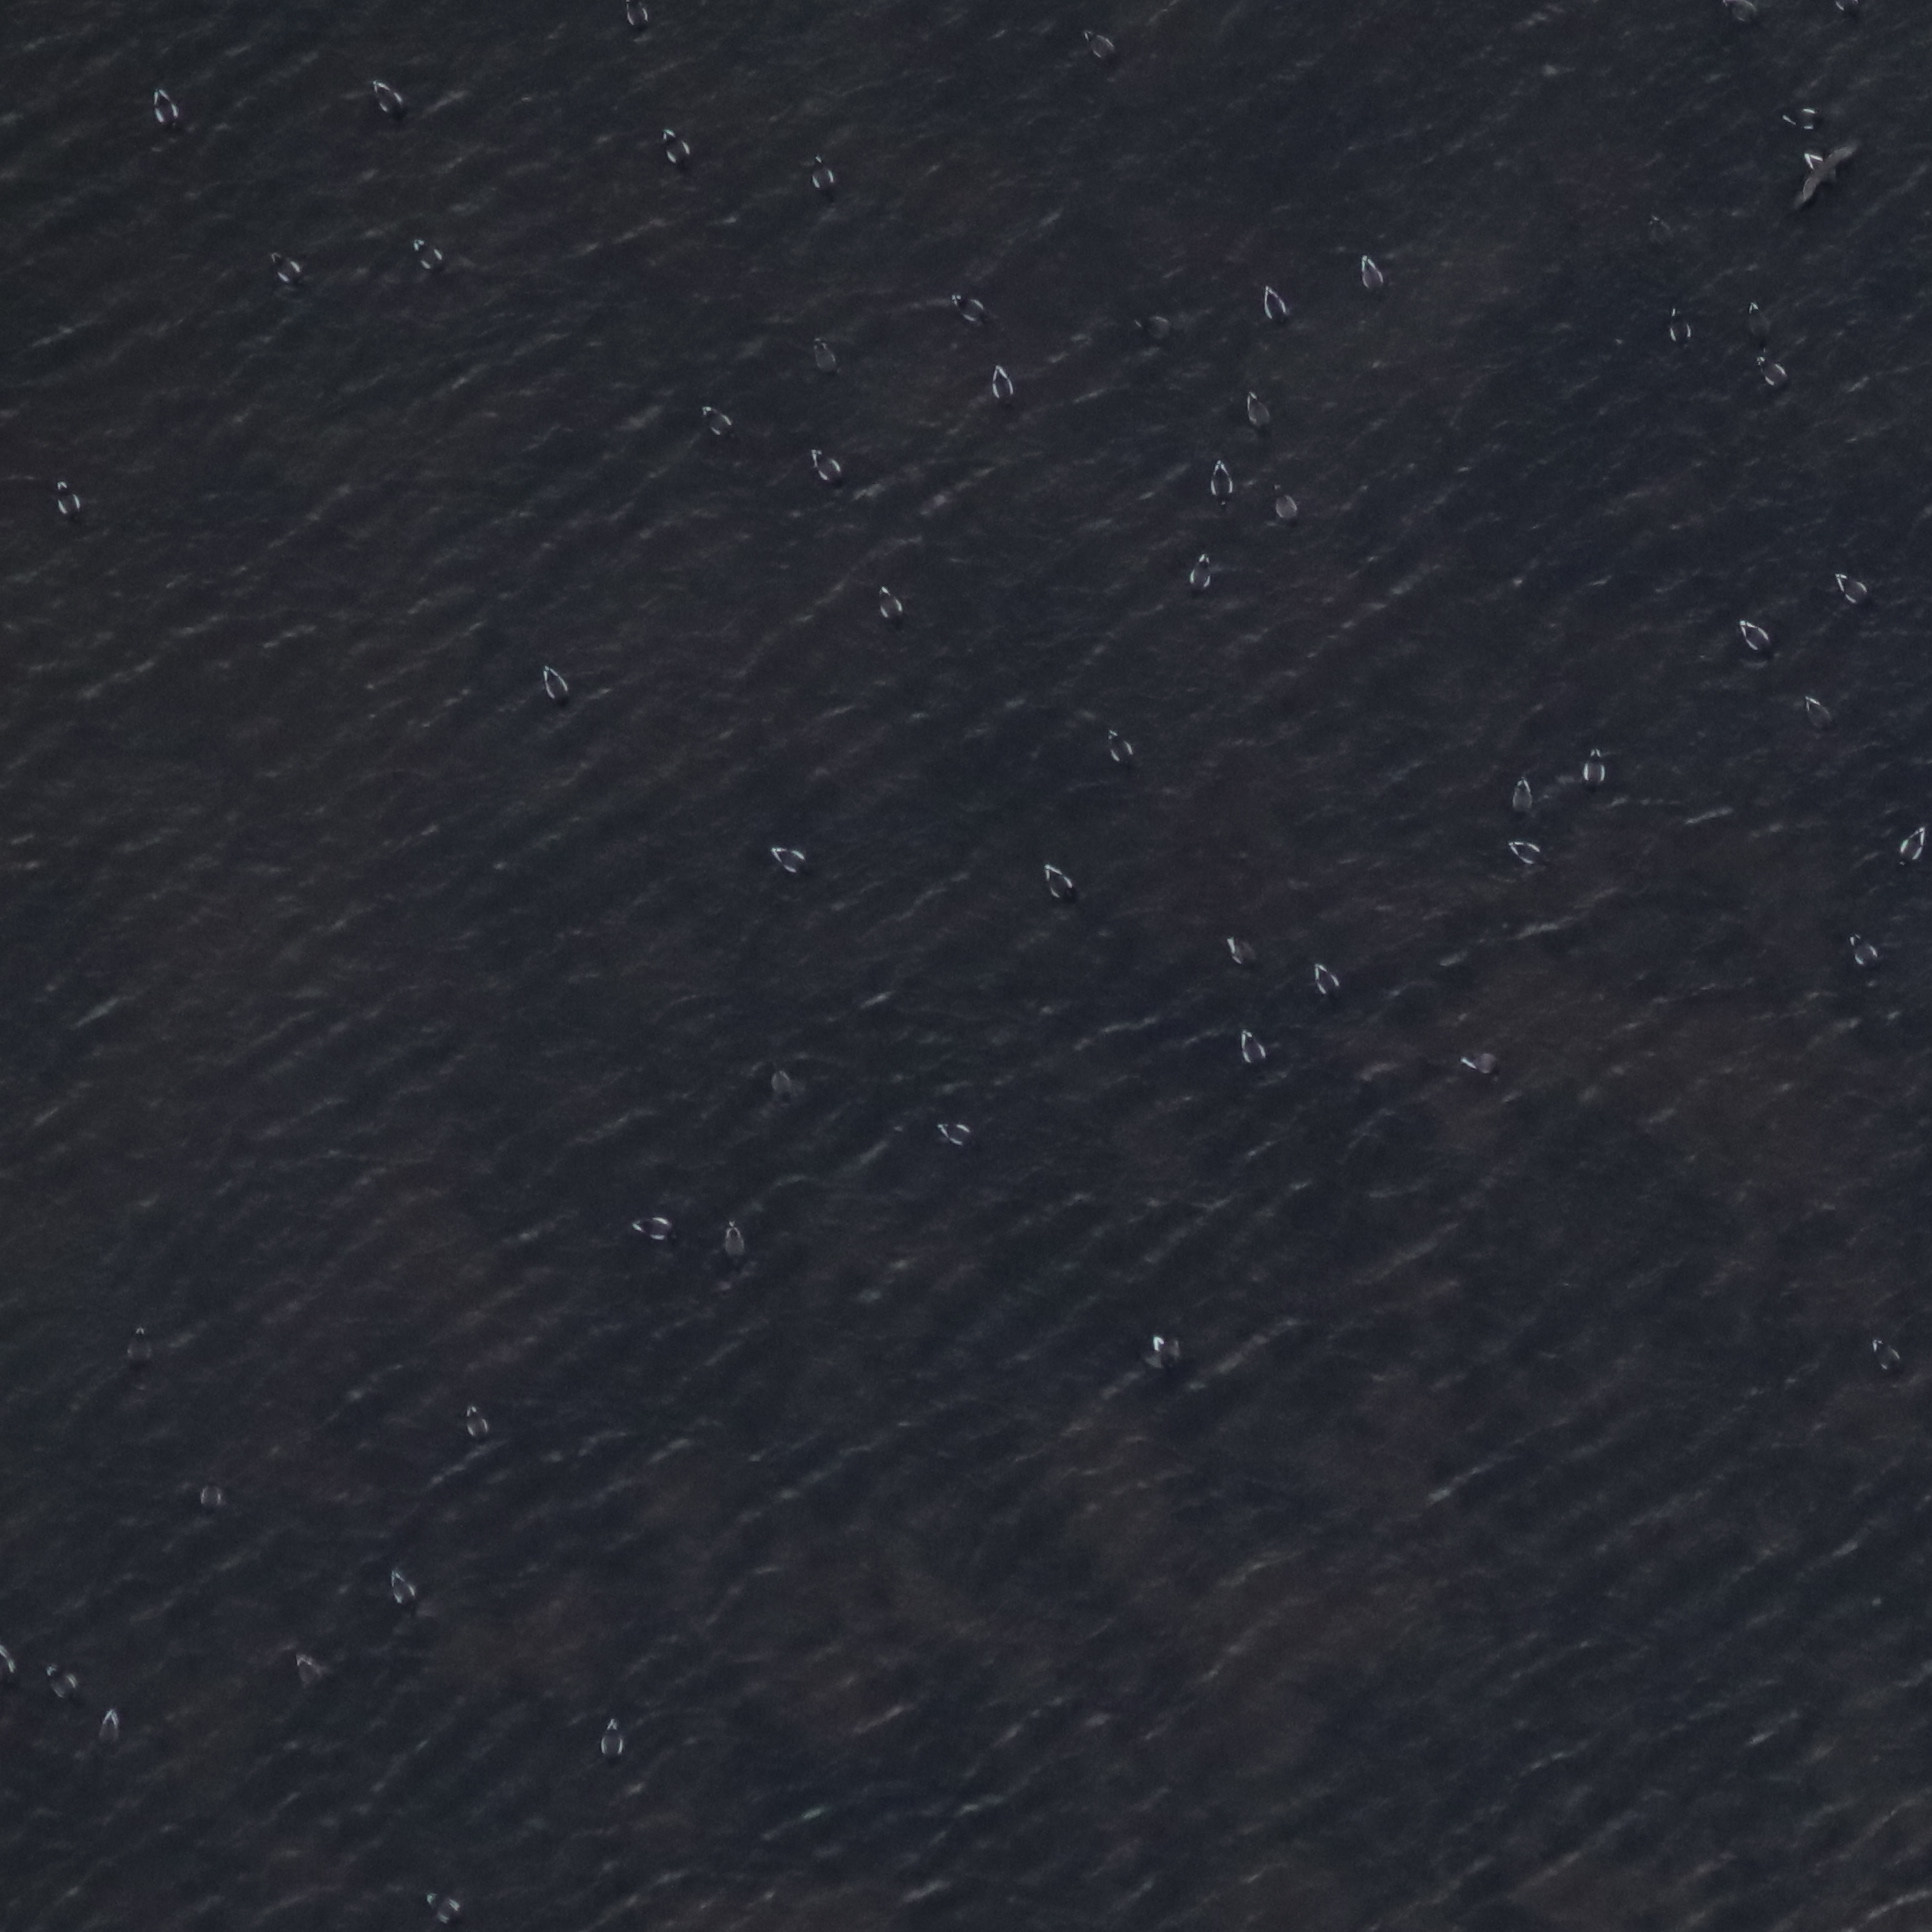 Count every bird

63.